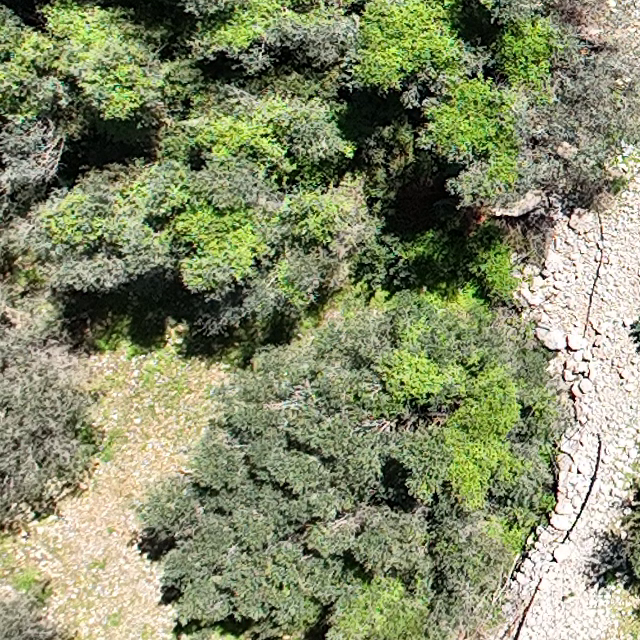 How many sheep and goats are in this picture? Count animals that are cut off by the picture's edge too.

1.